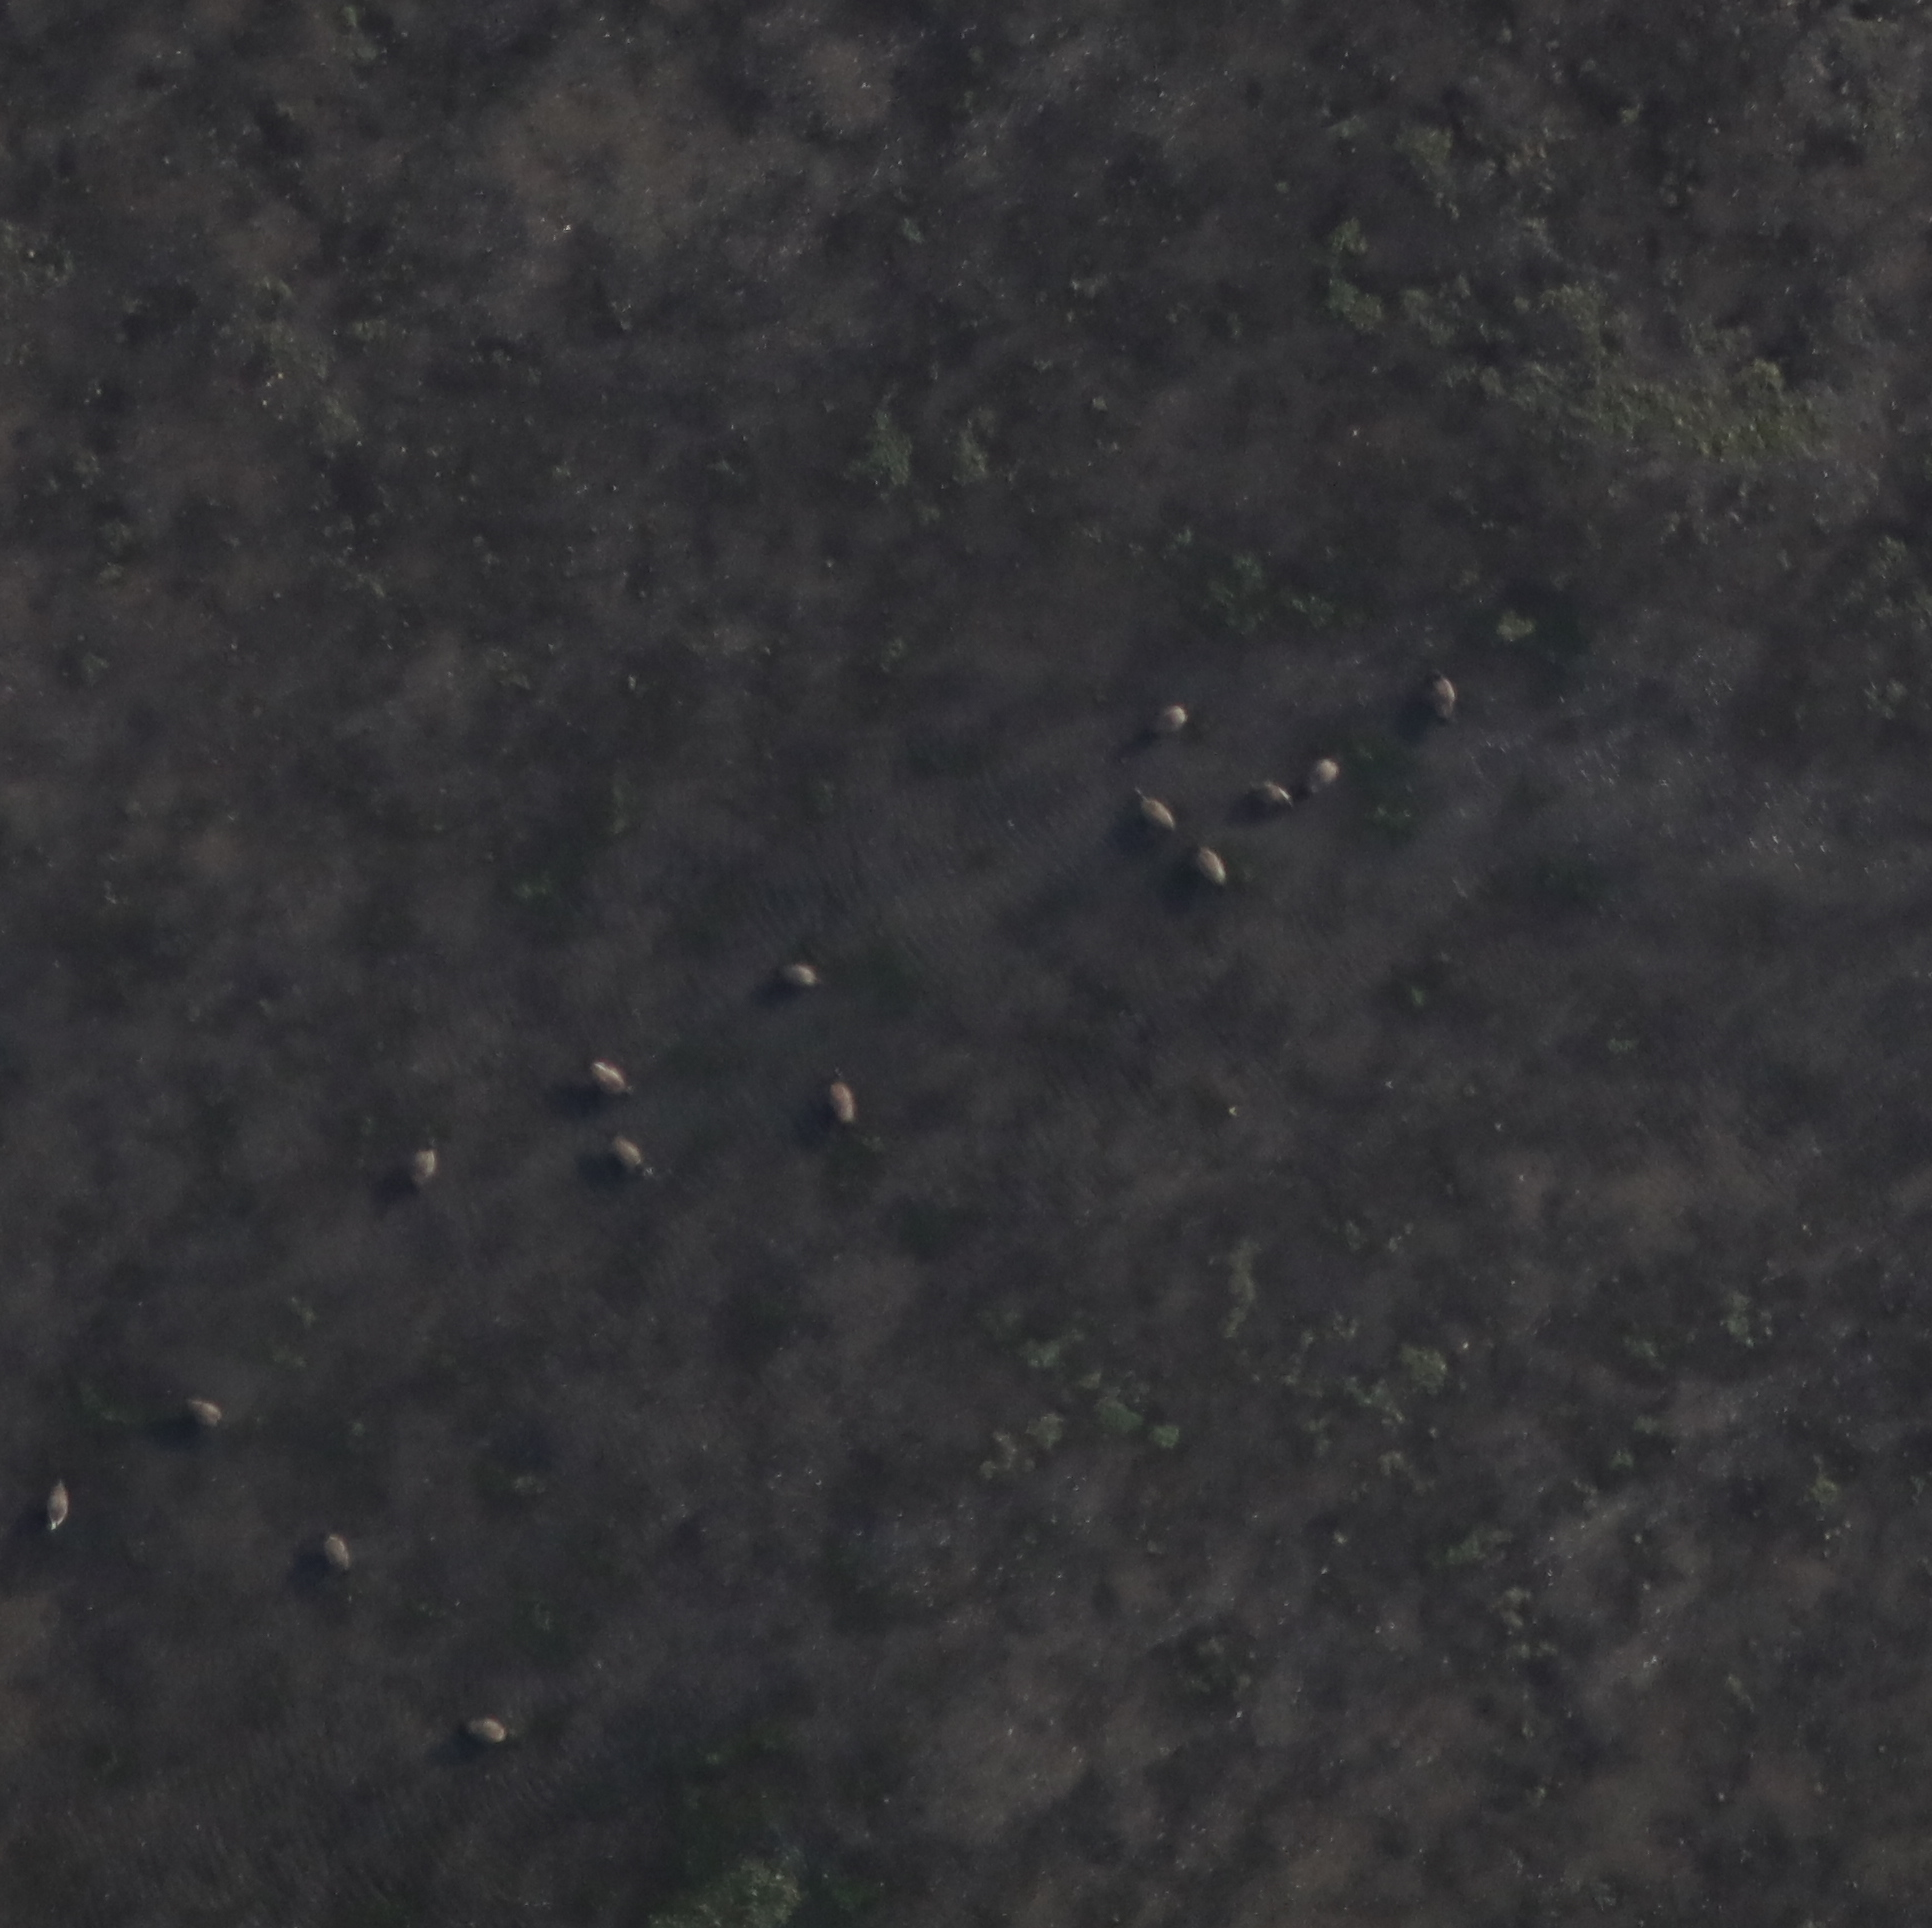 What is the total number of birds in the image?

15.